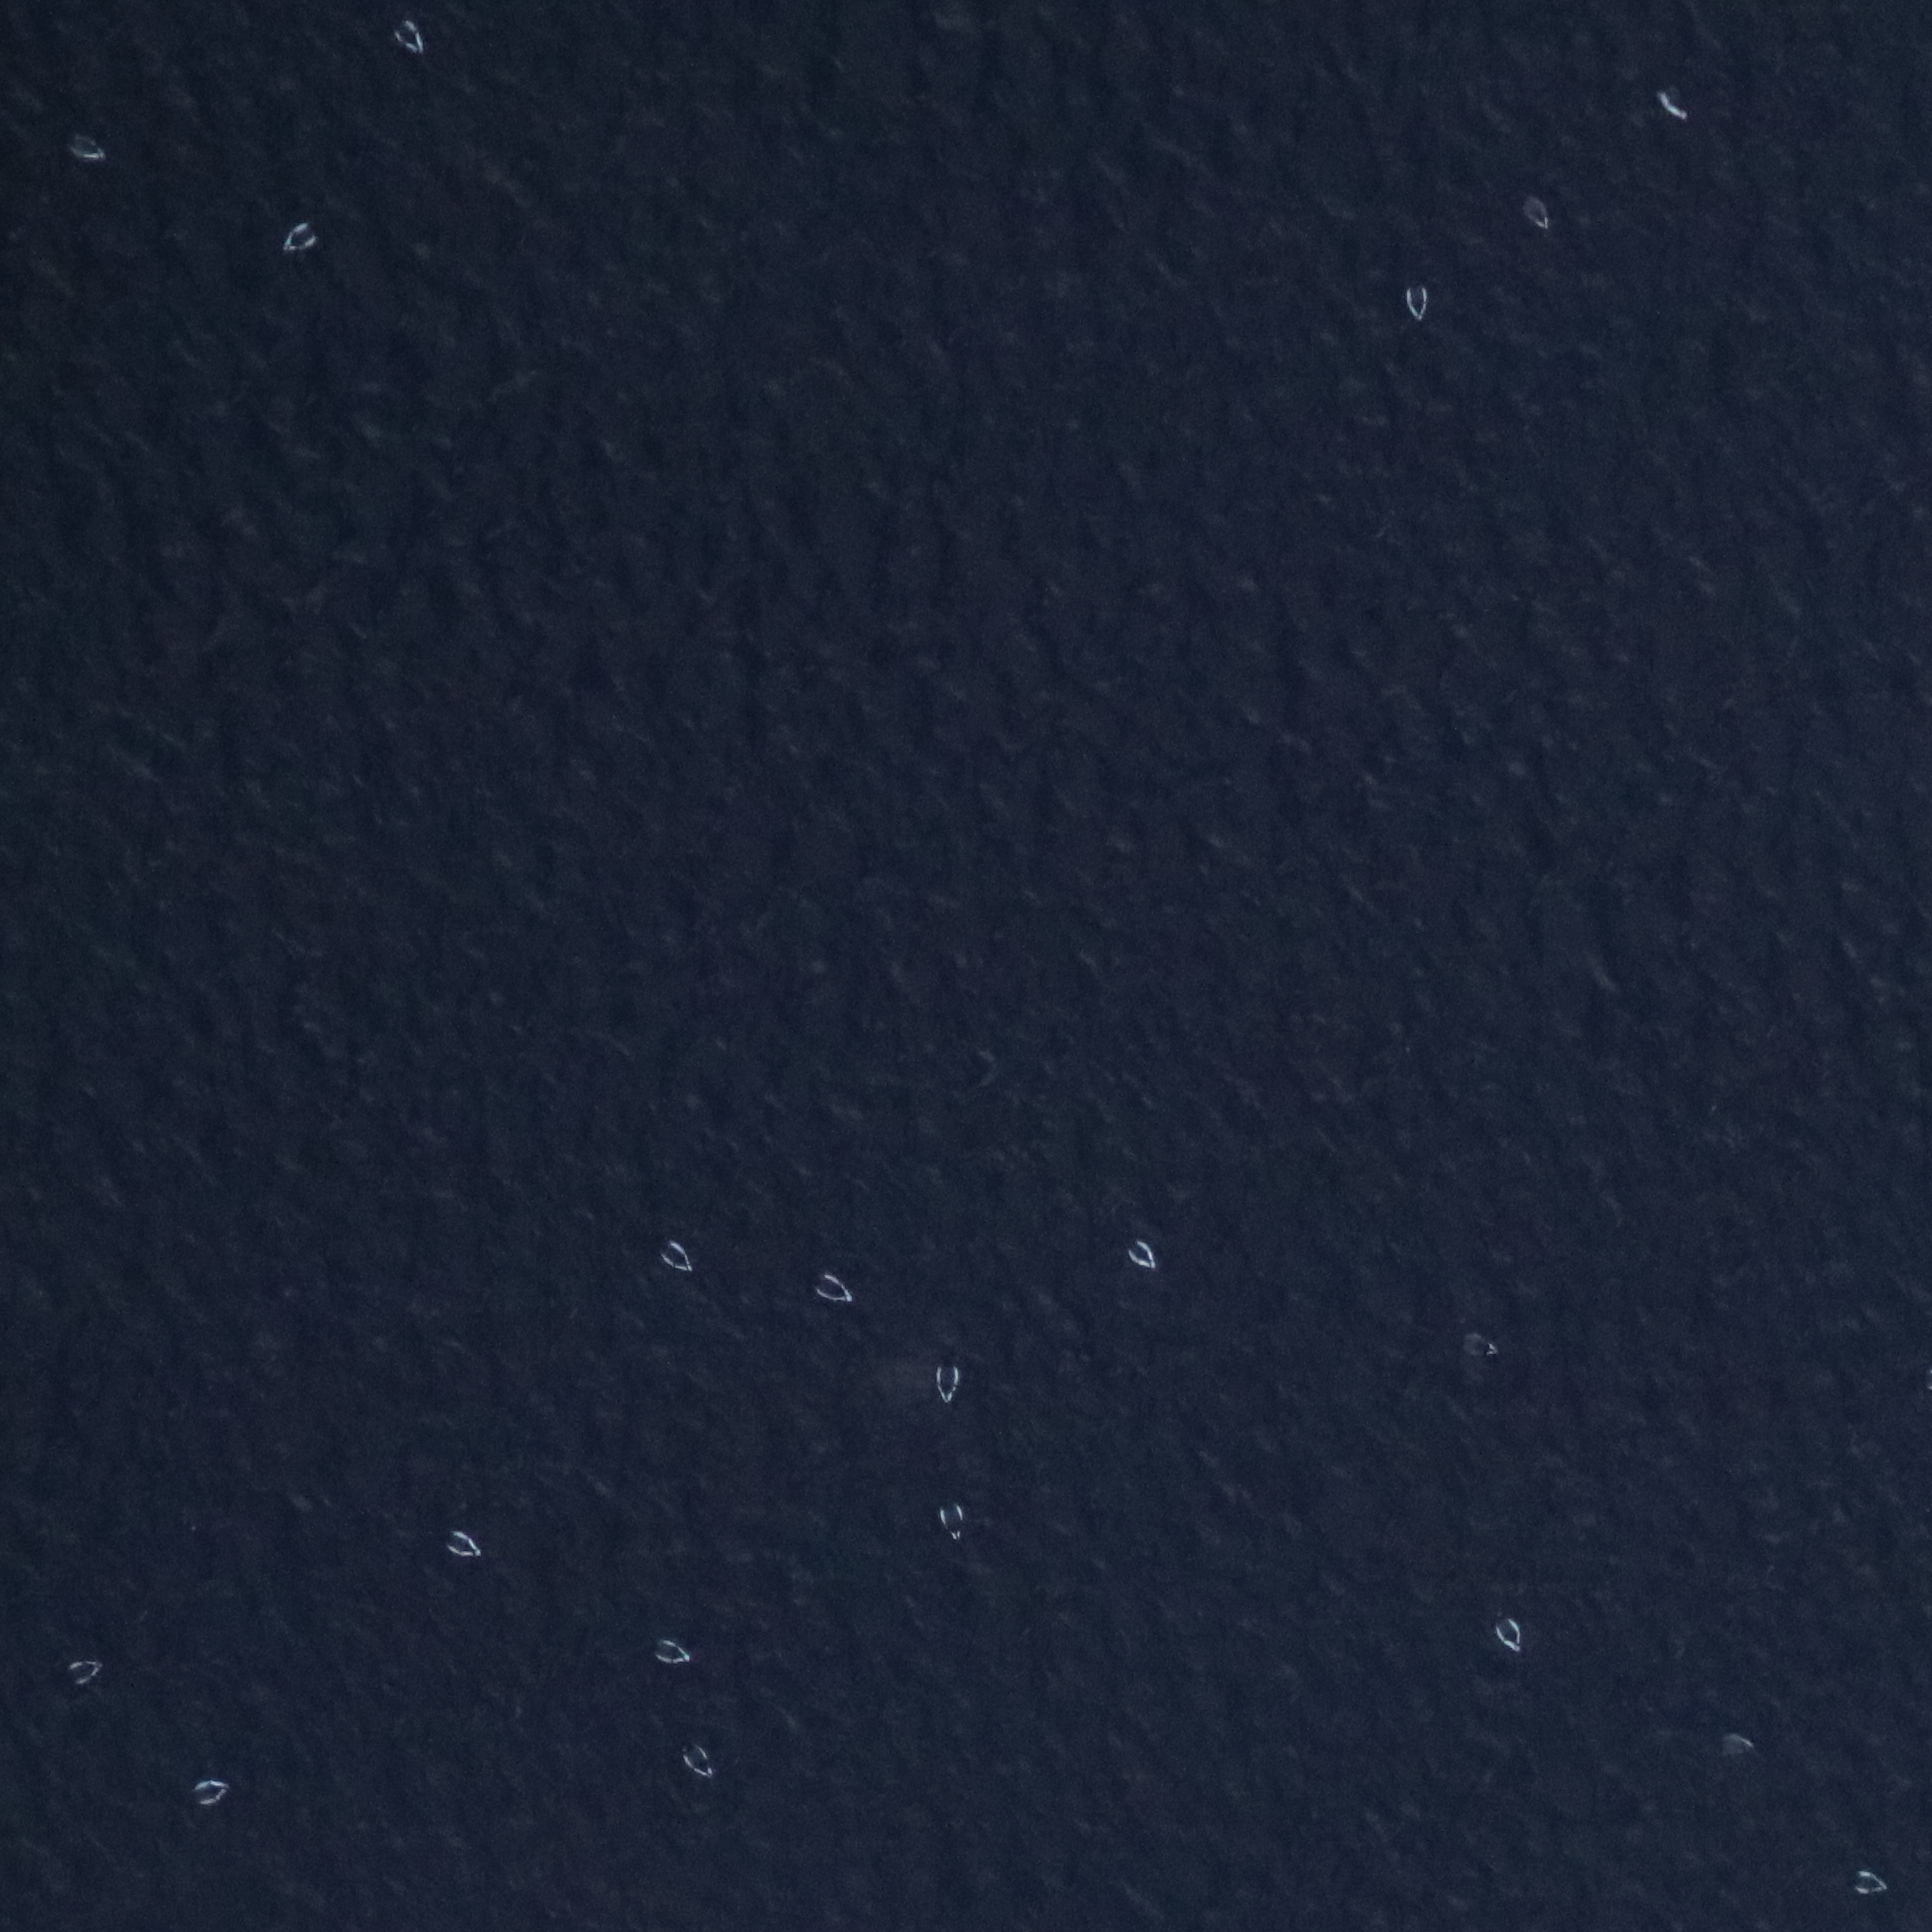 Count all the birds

20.